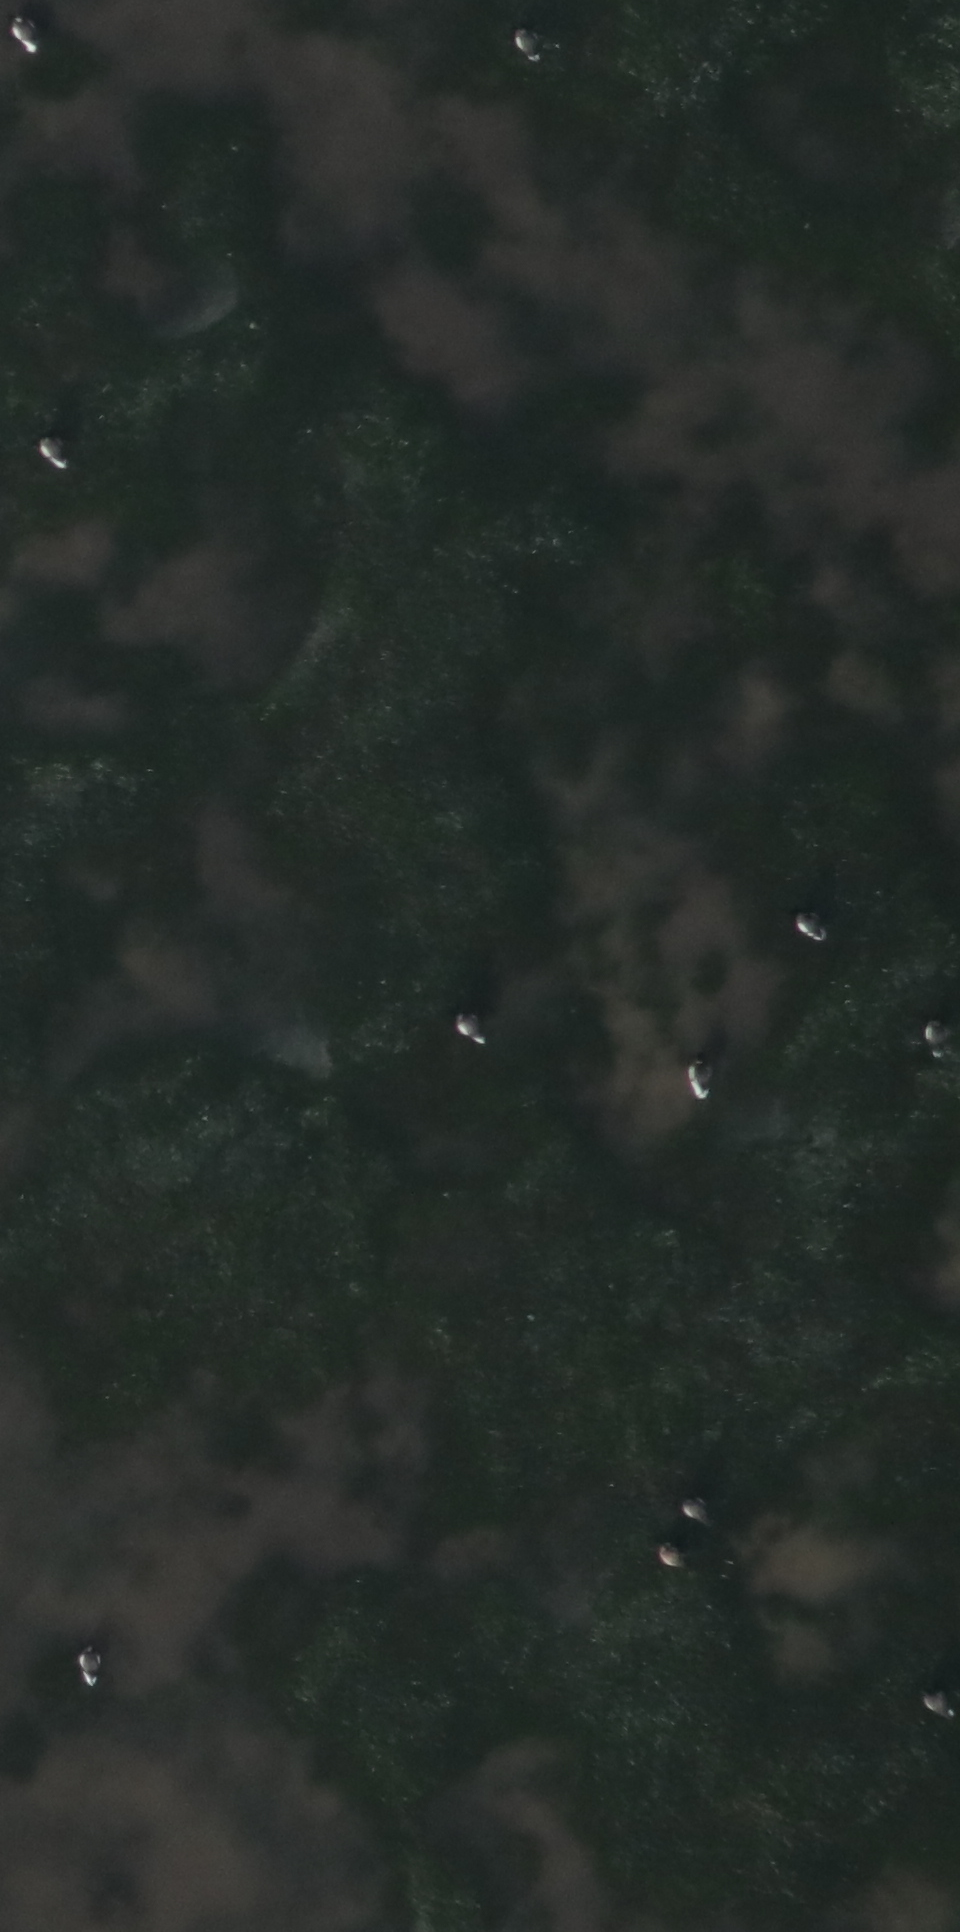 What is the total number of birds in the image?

11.